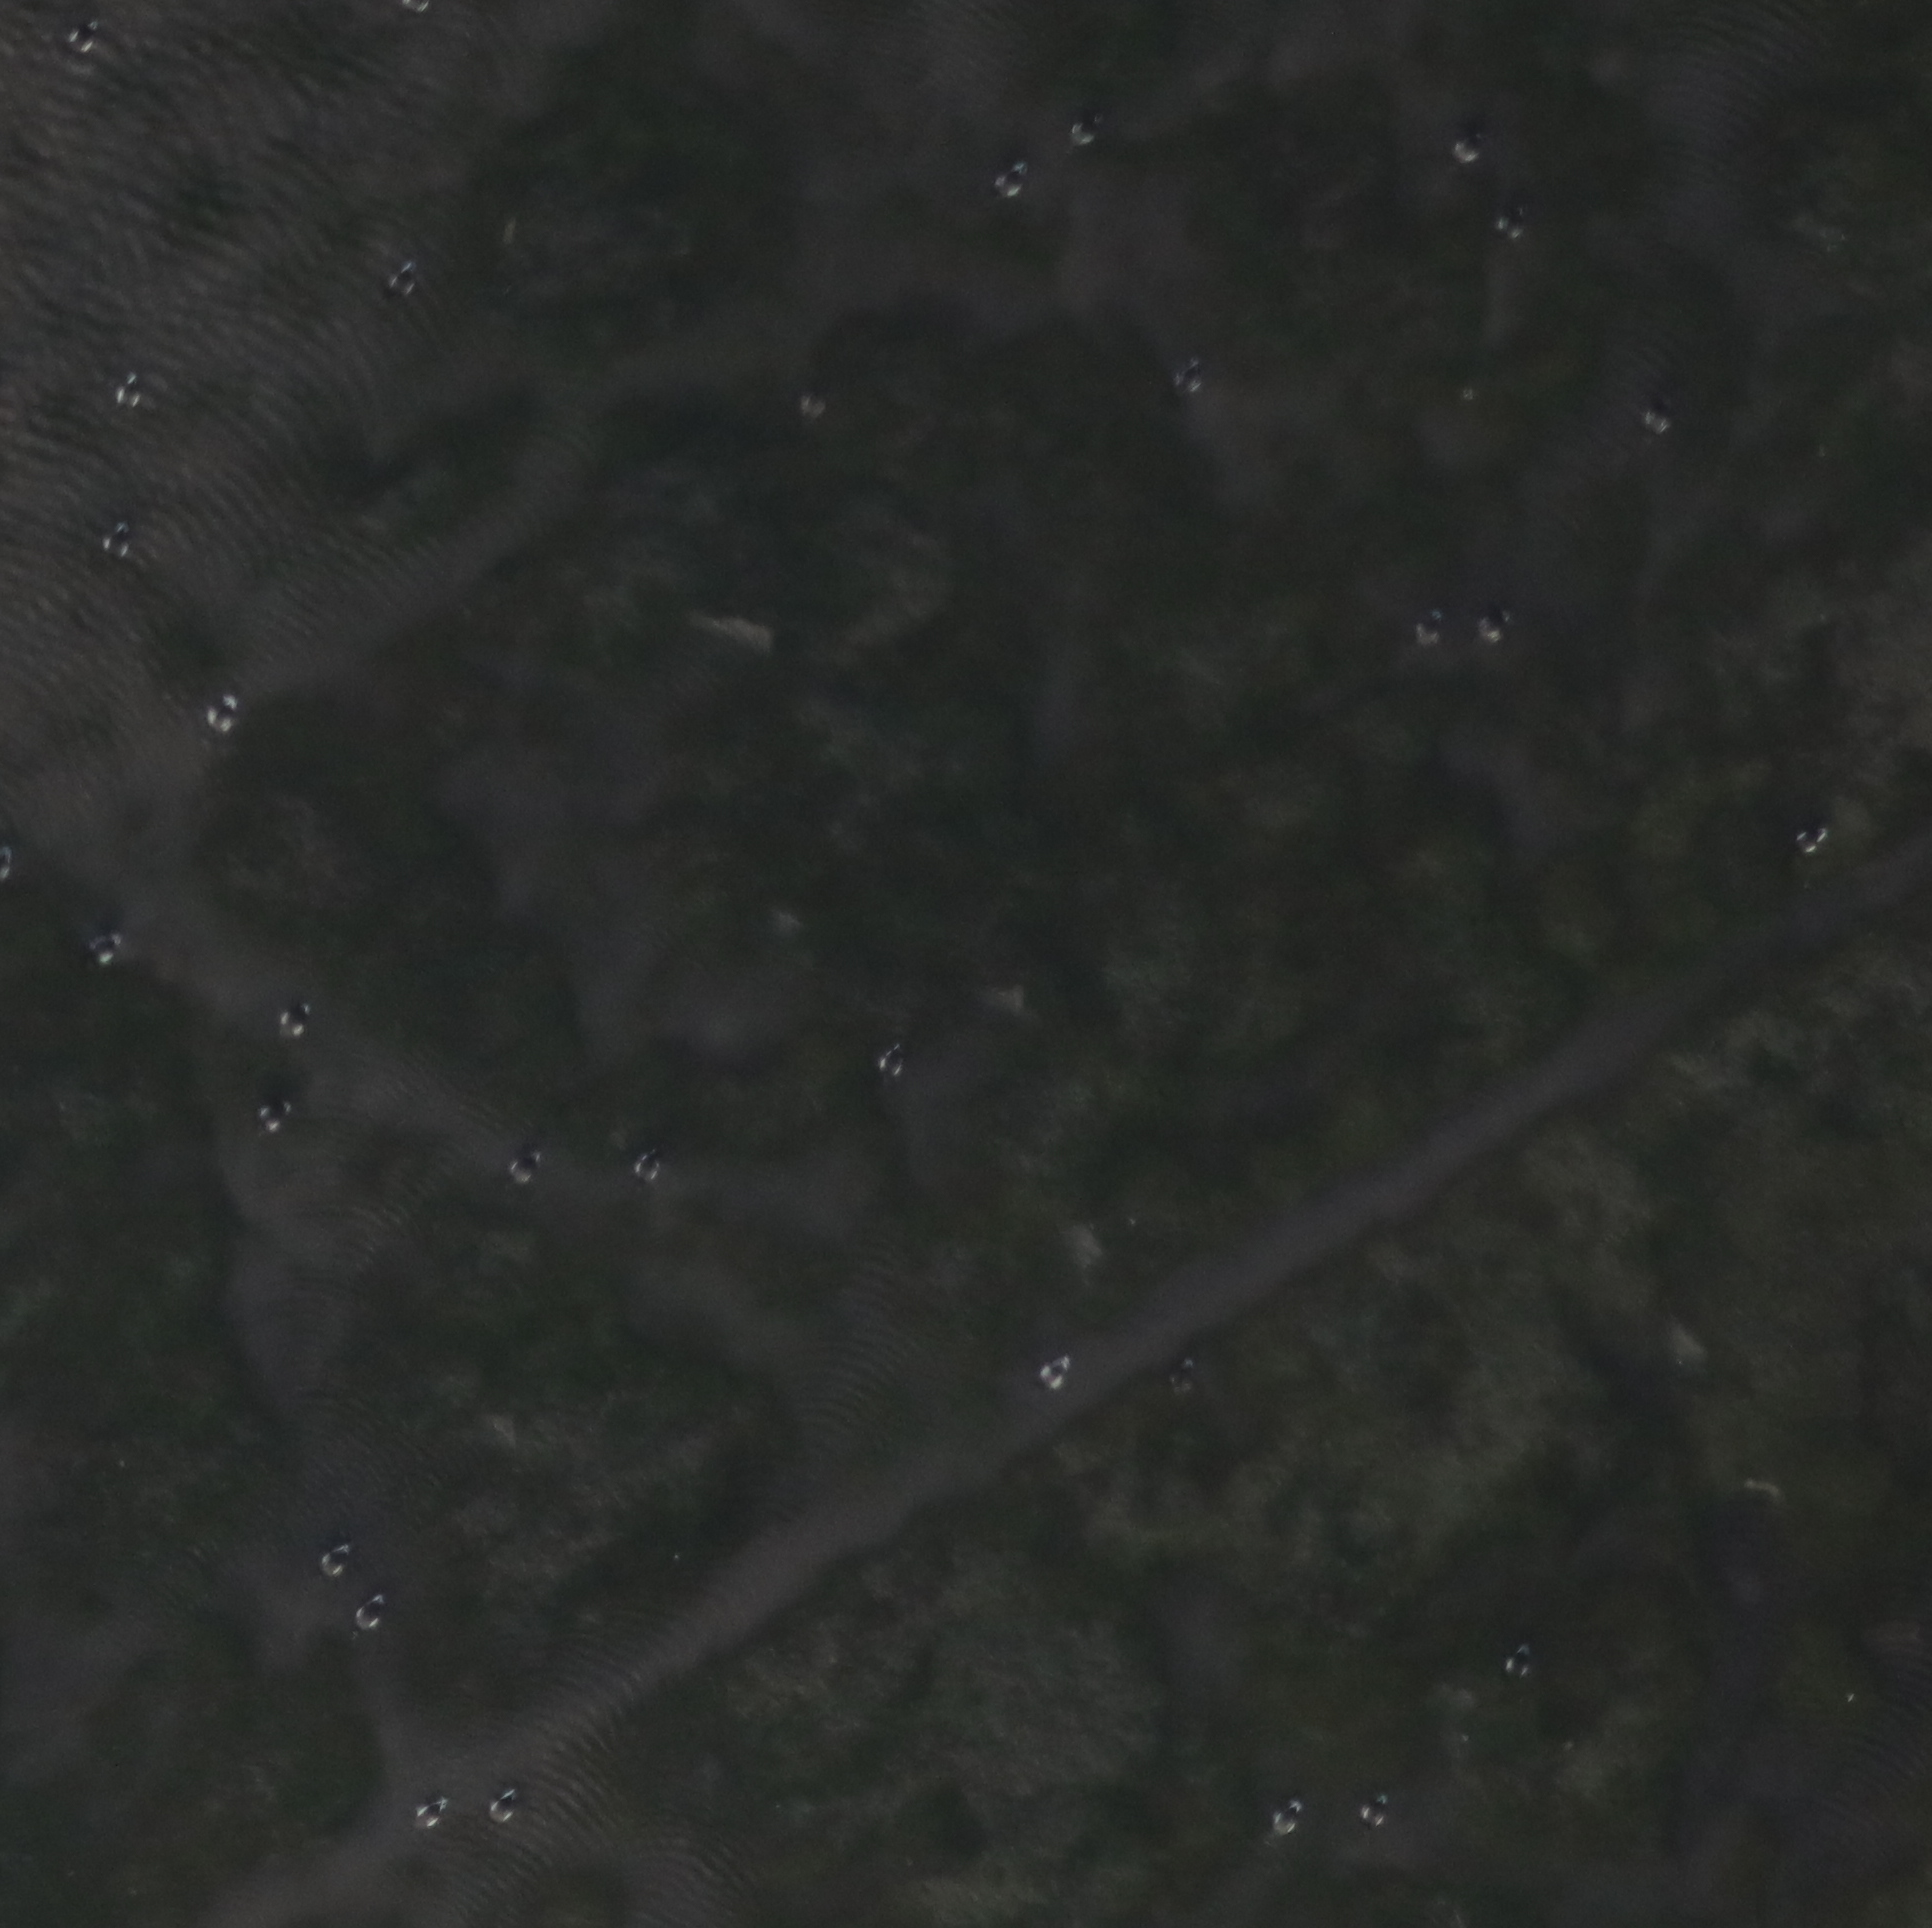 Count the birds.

31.